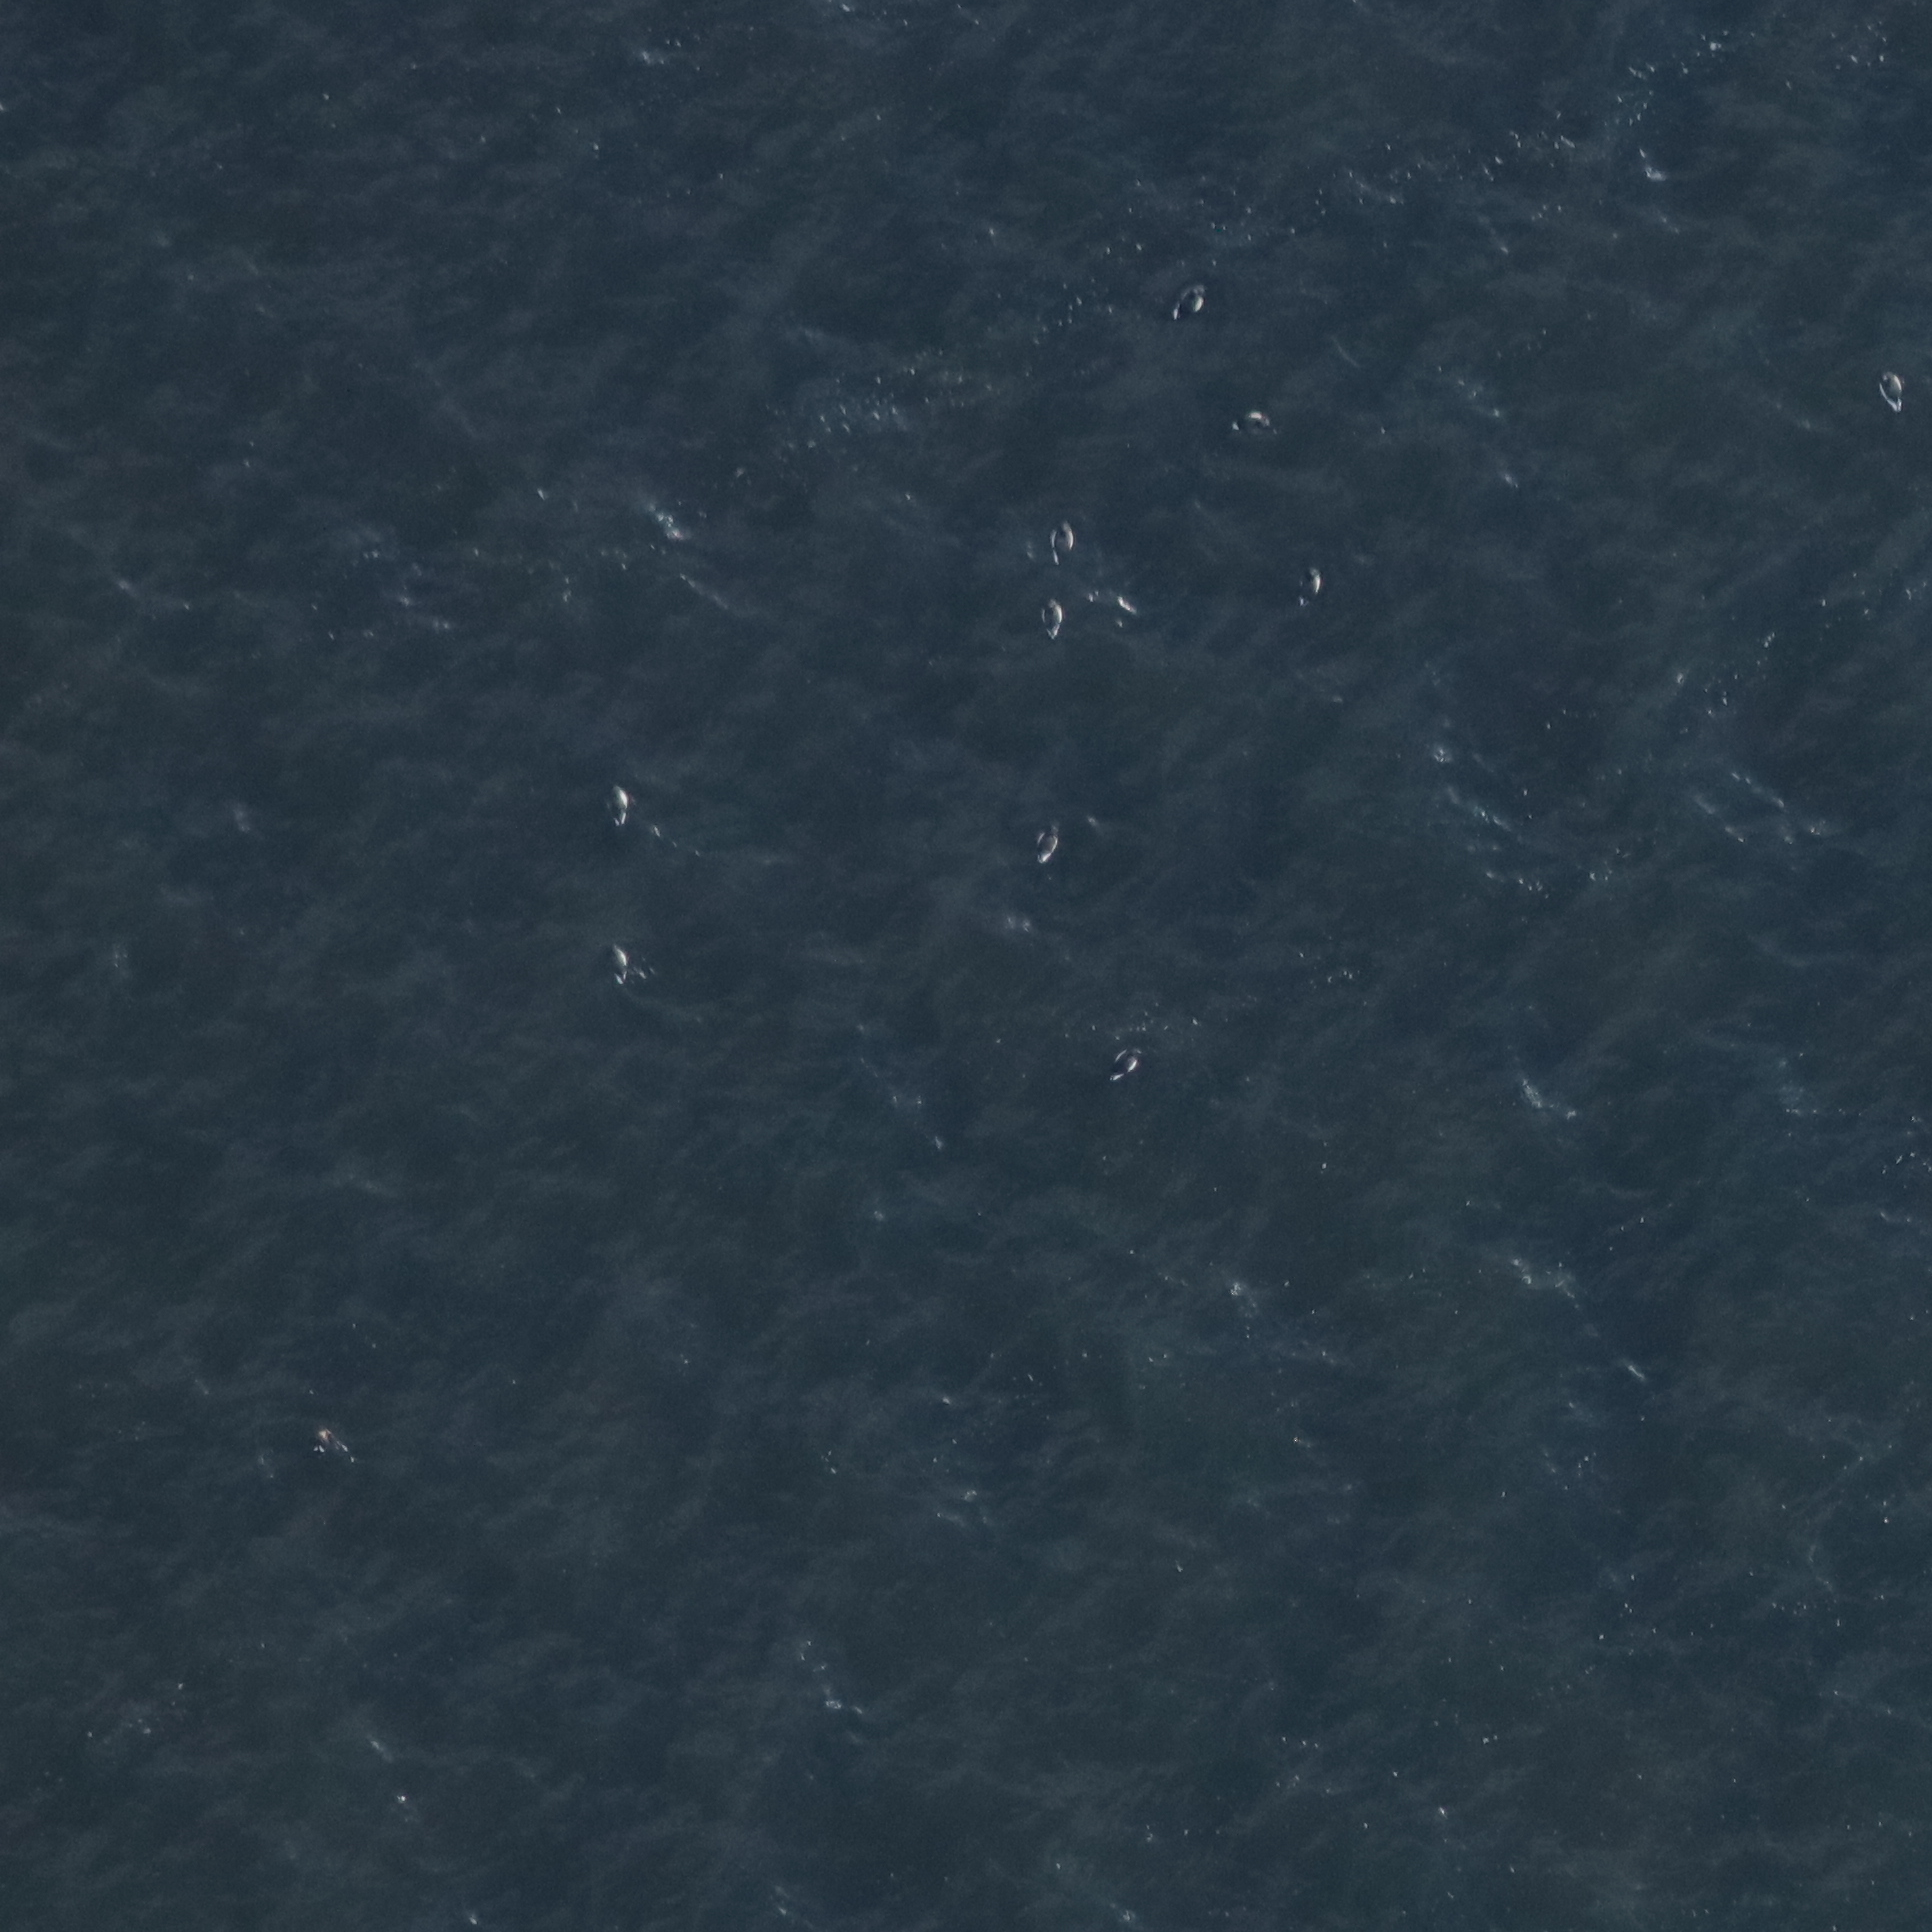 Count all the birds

11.